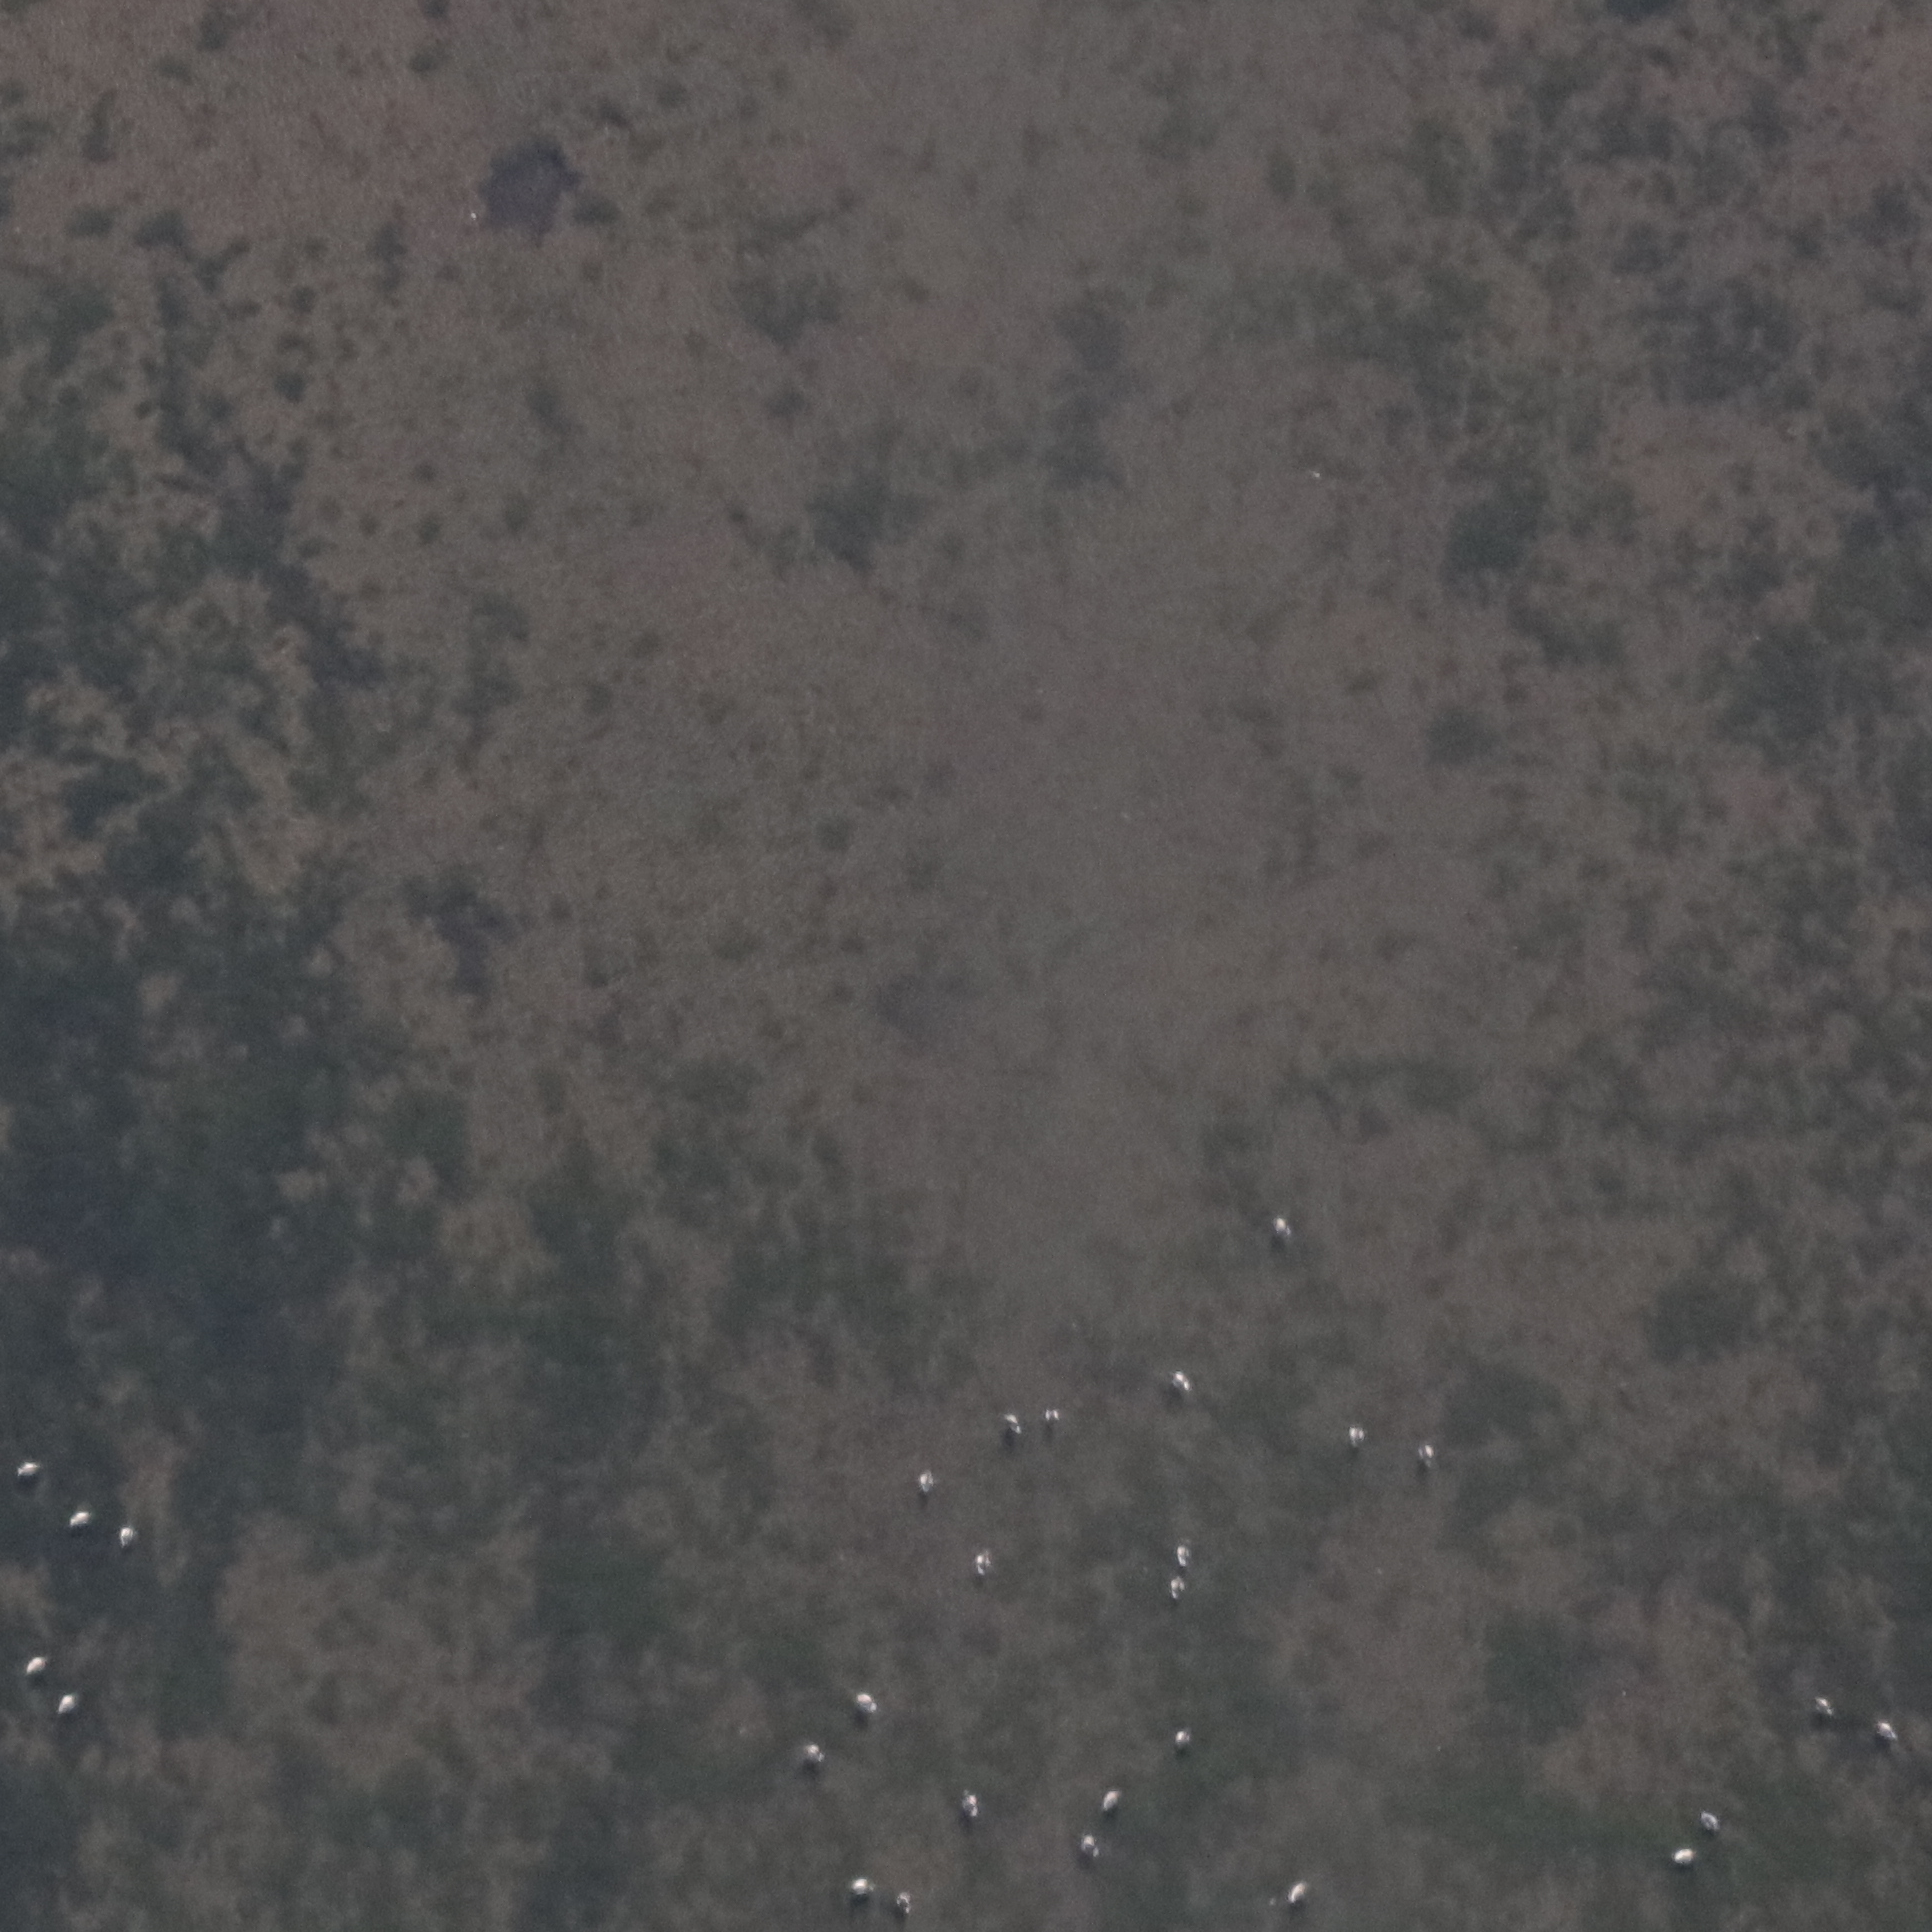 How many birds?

28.